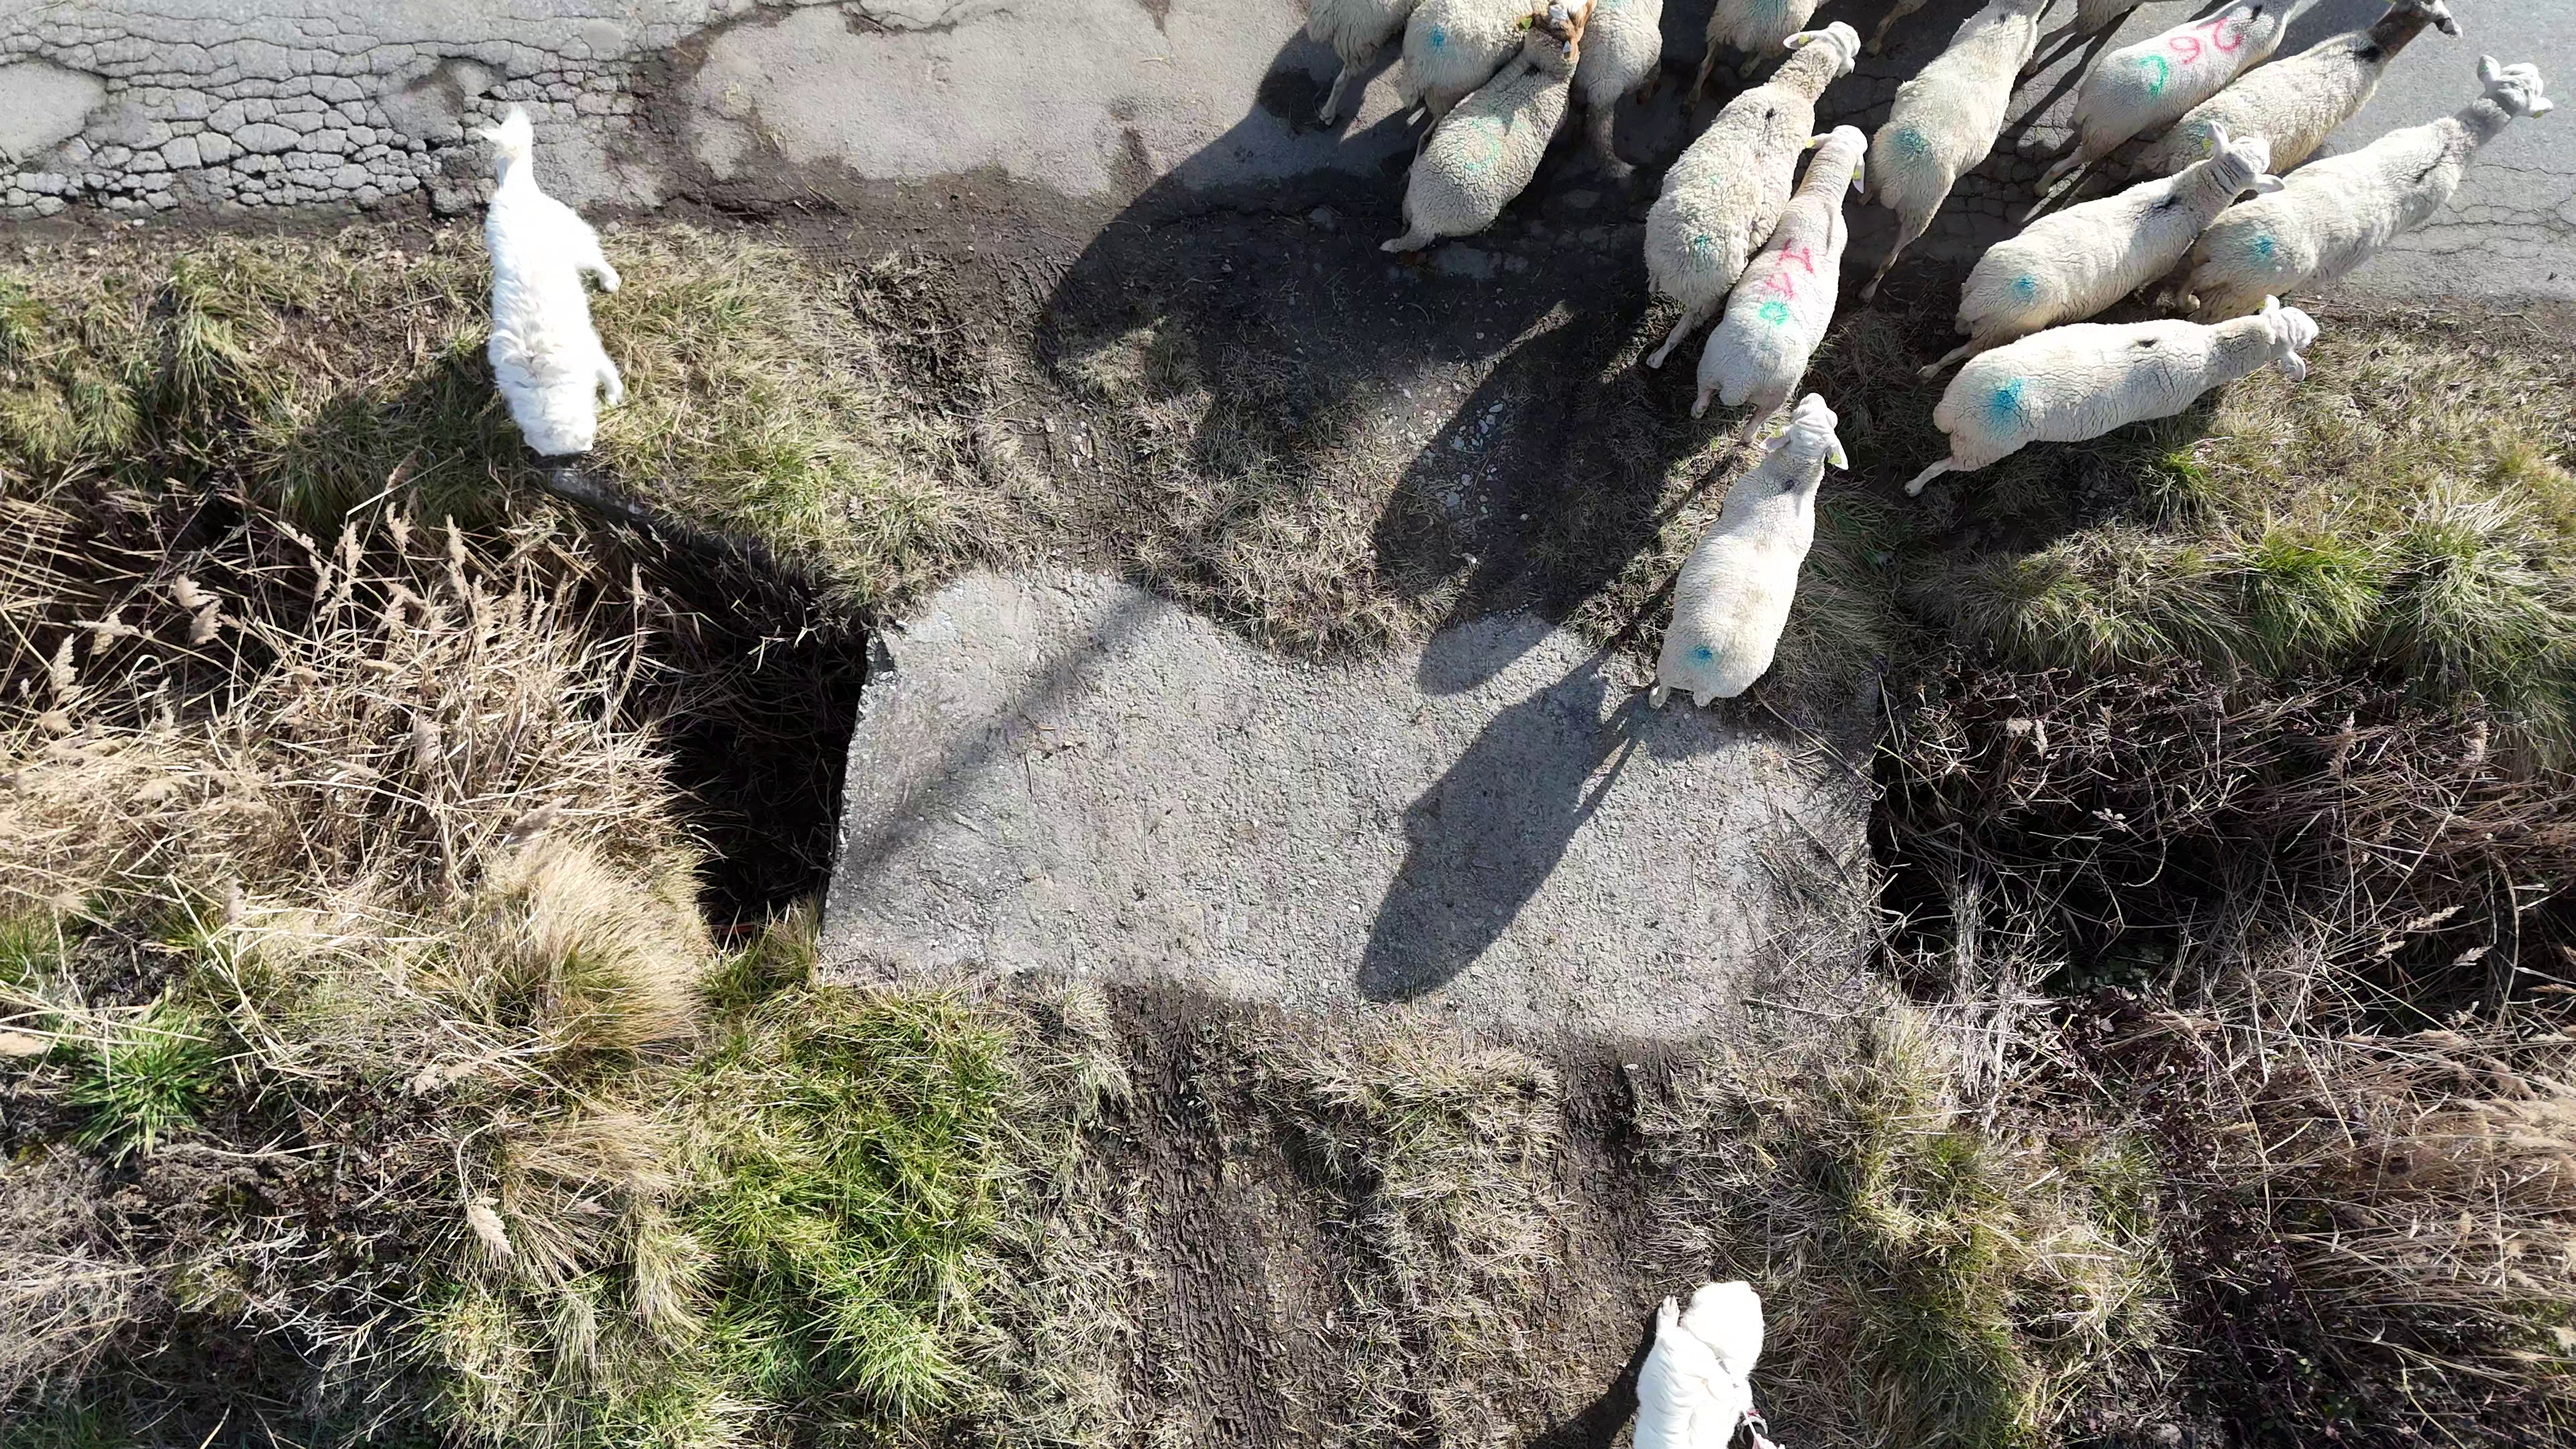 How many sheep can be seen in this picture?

14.